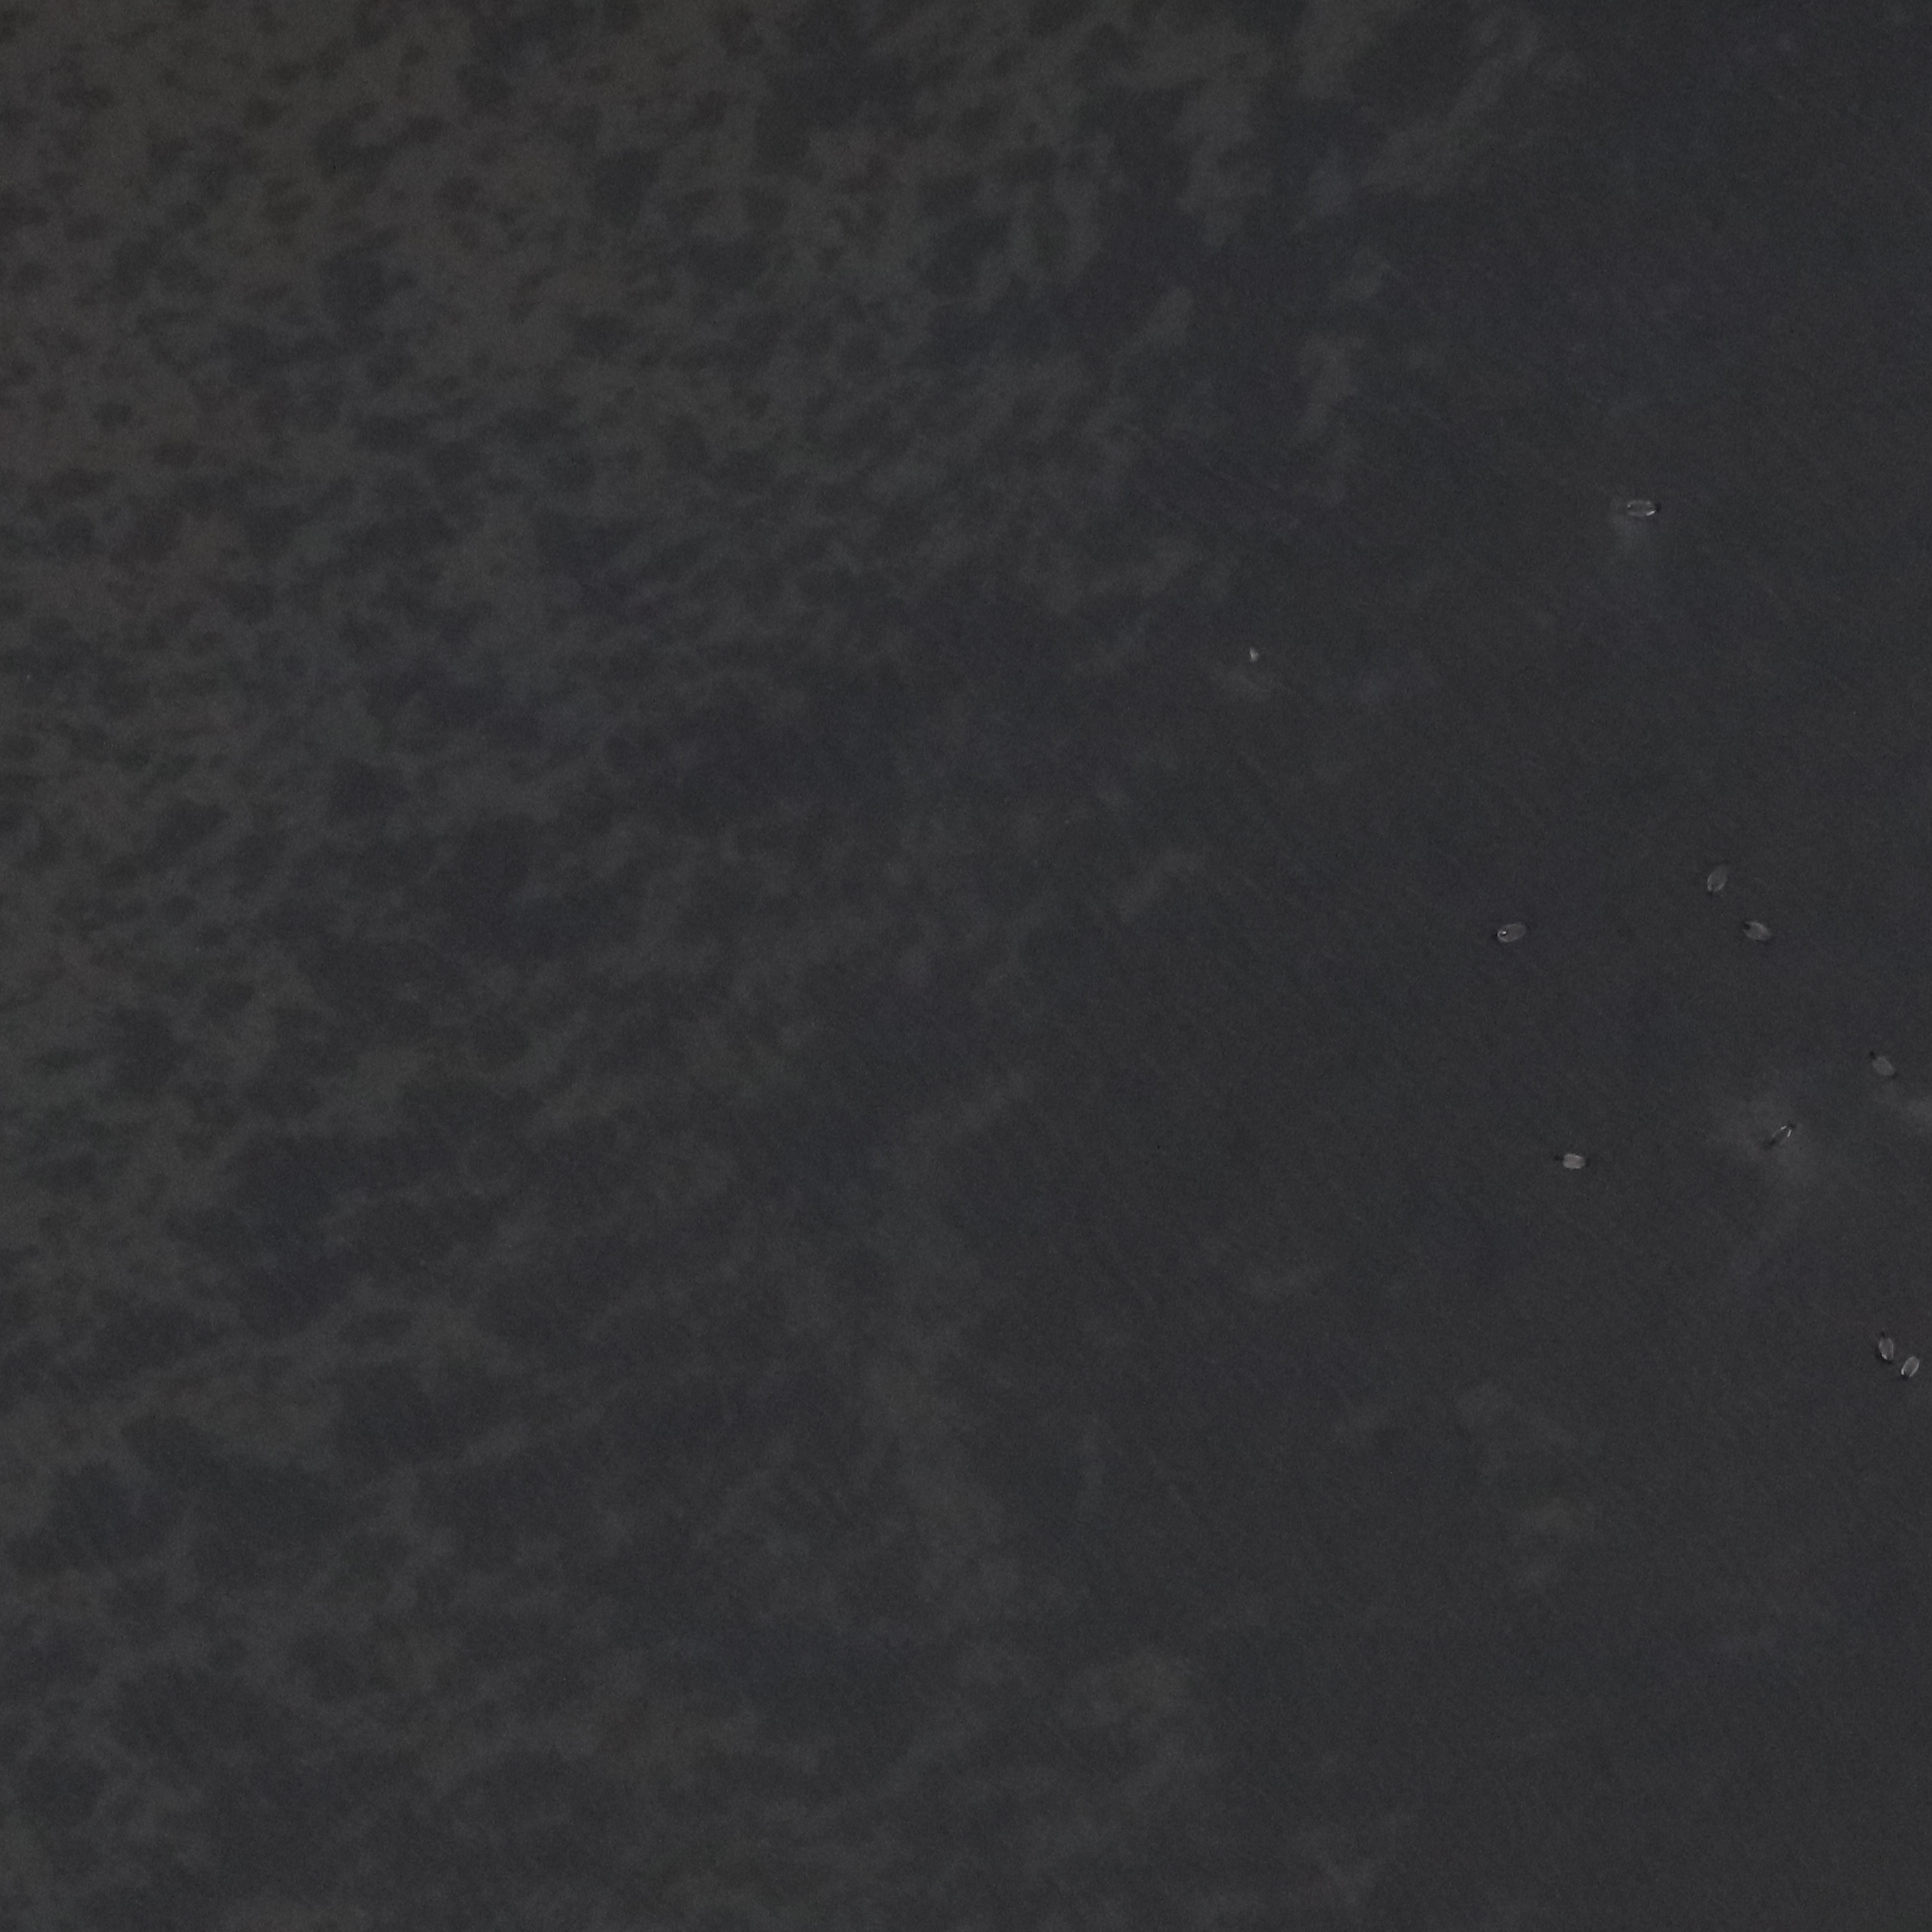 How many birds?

9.